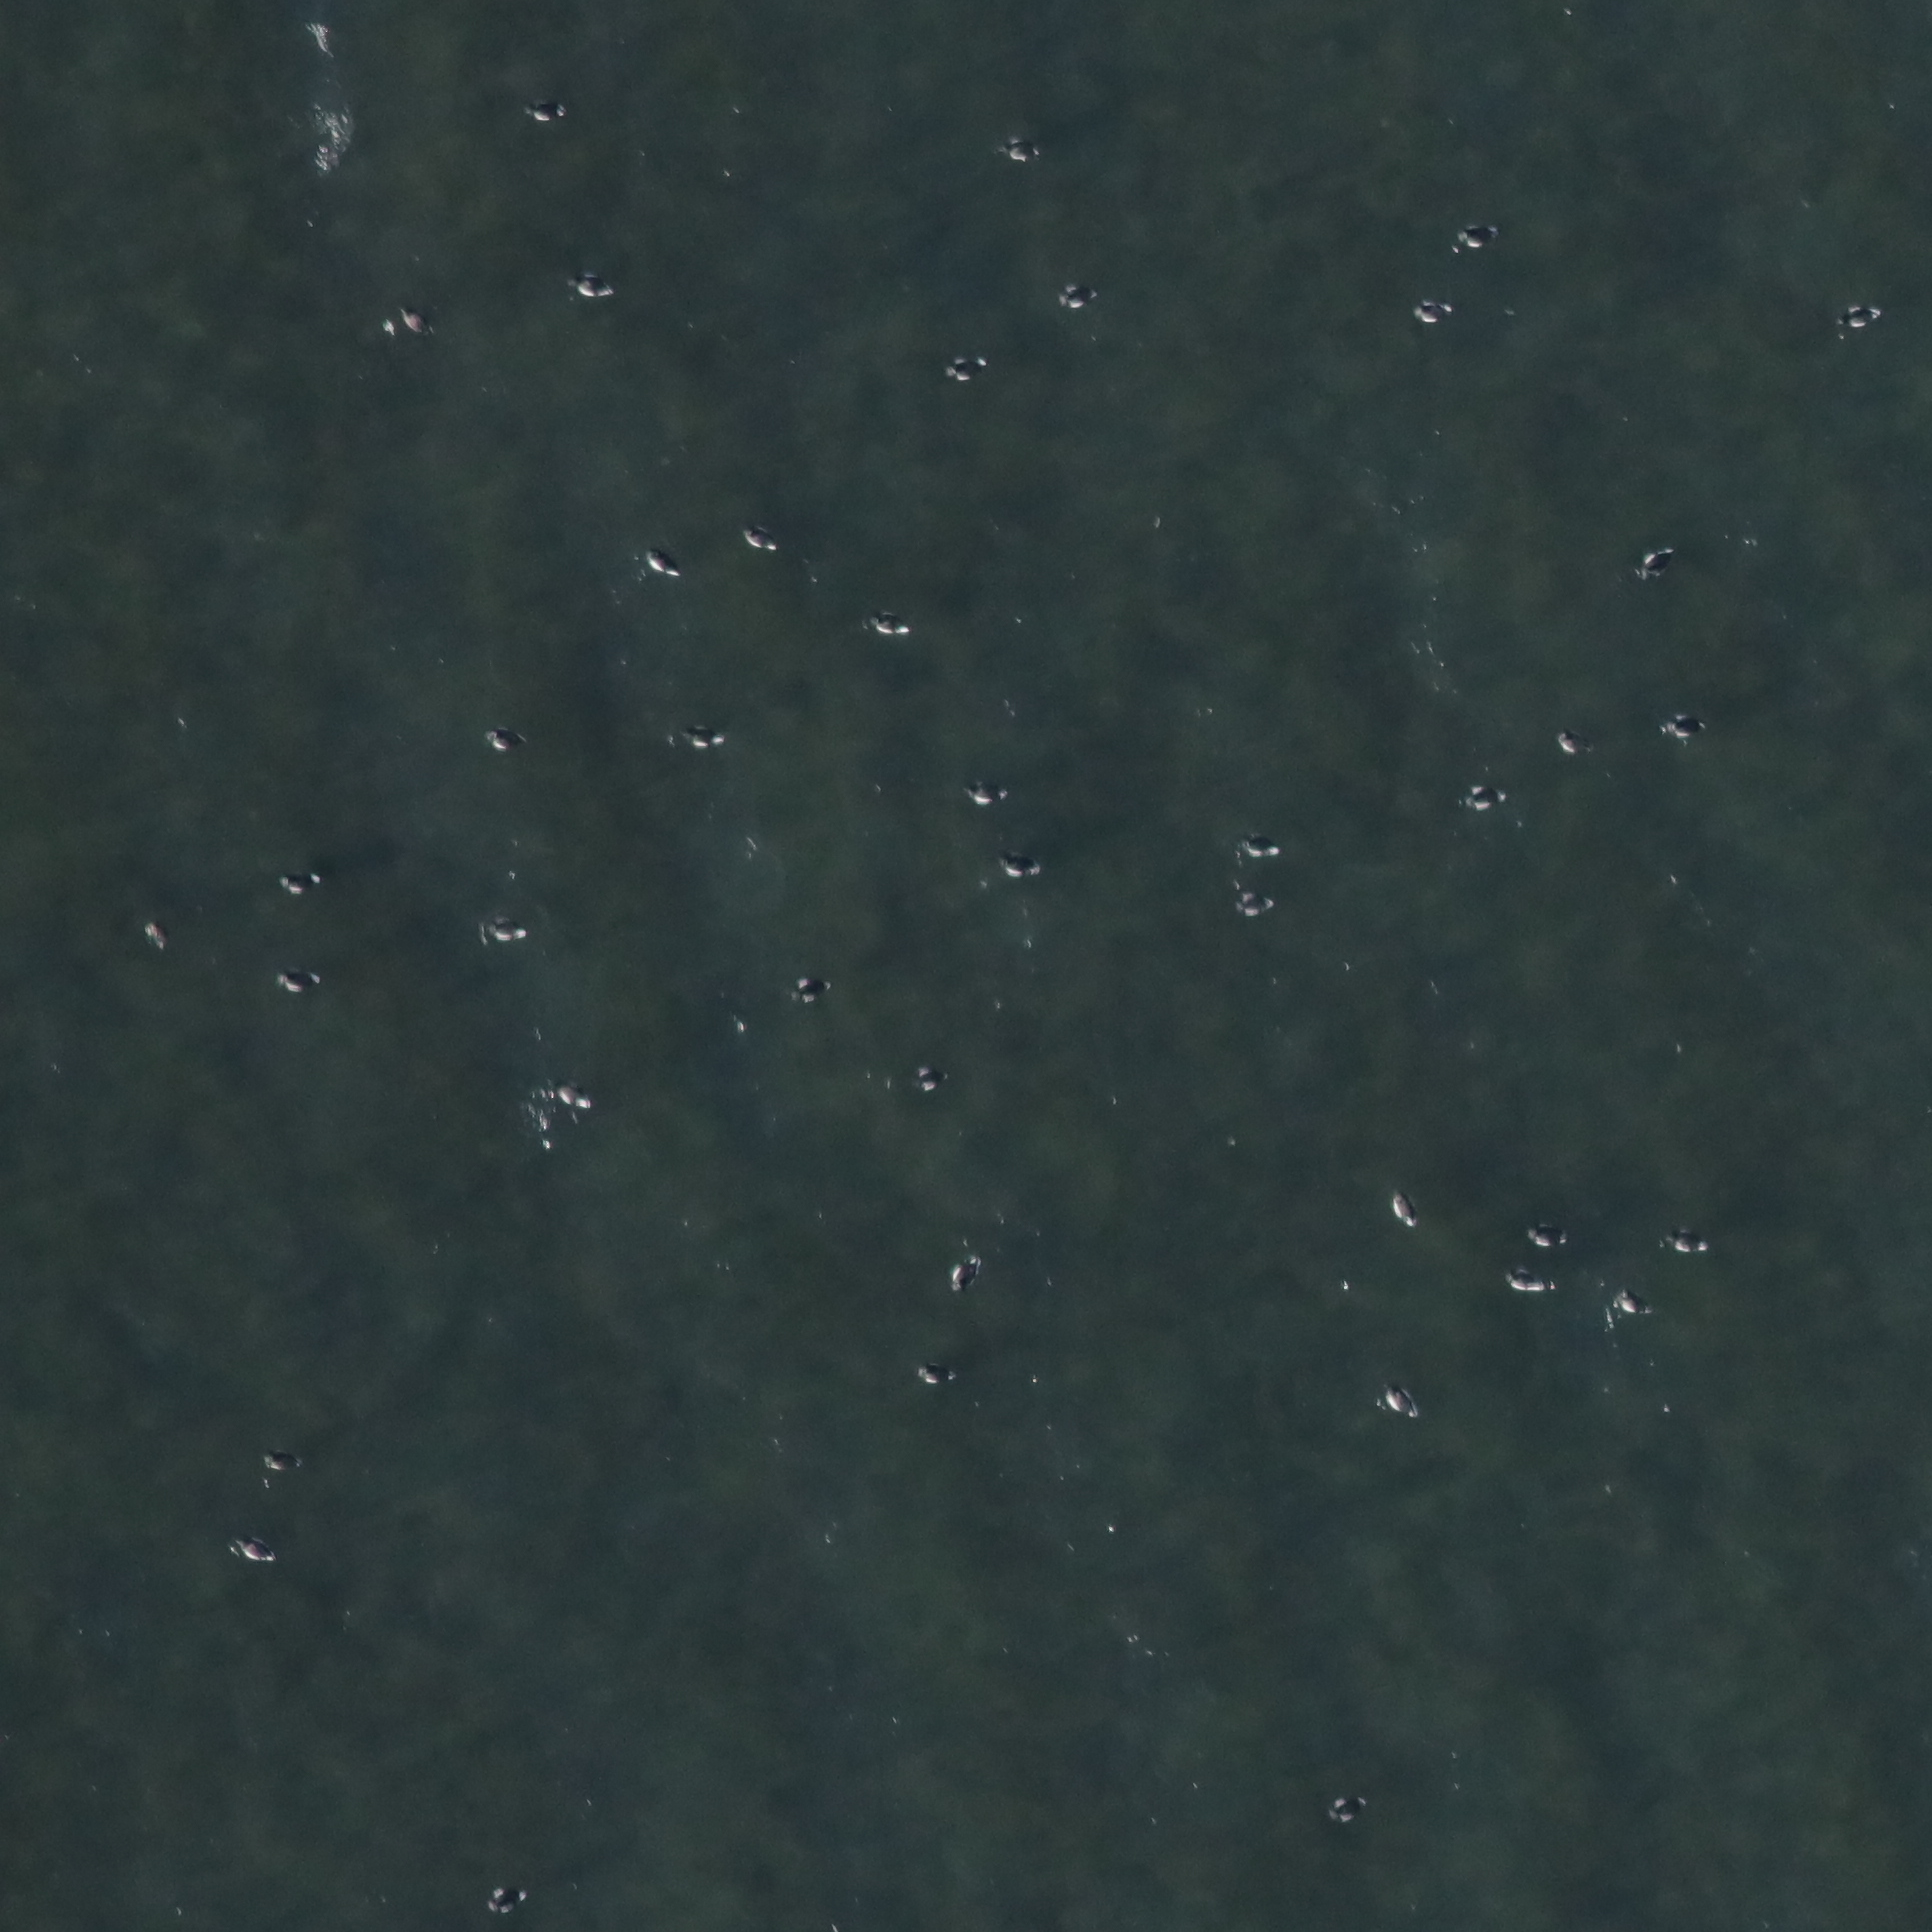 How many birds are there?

41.